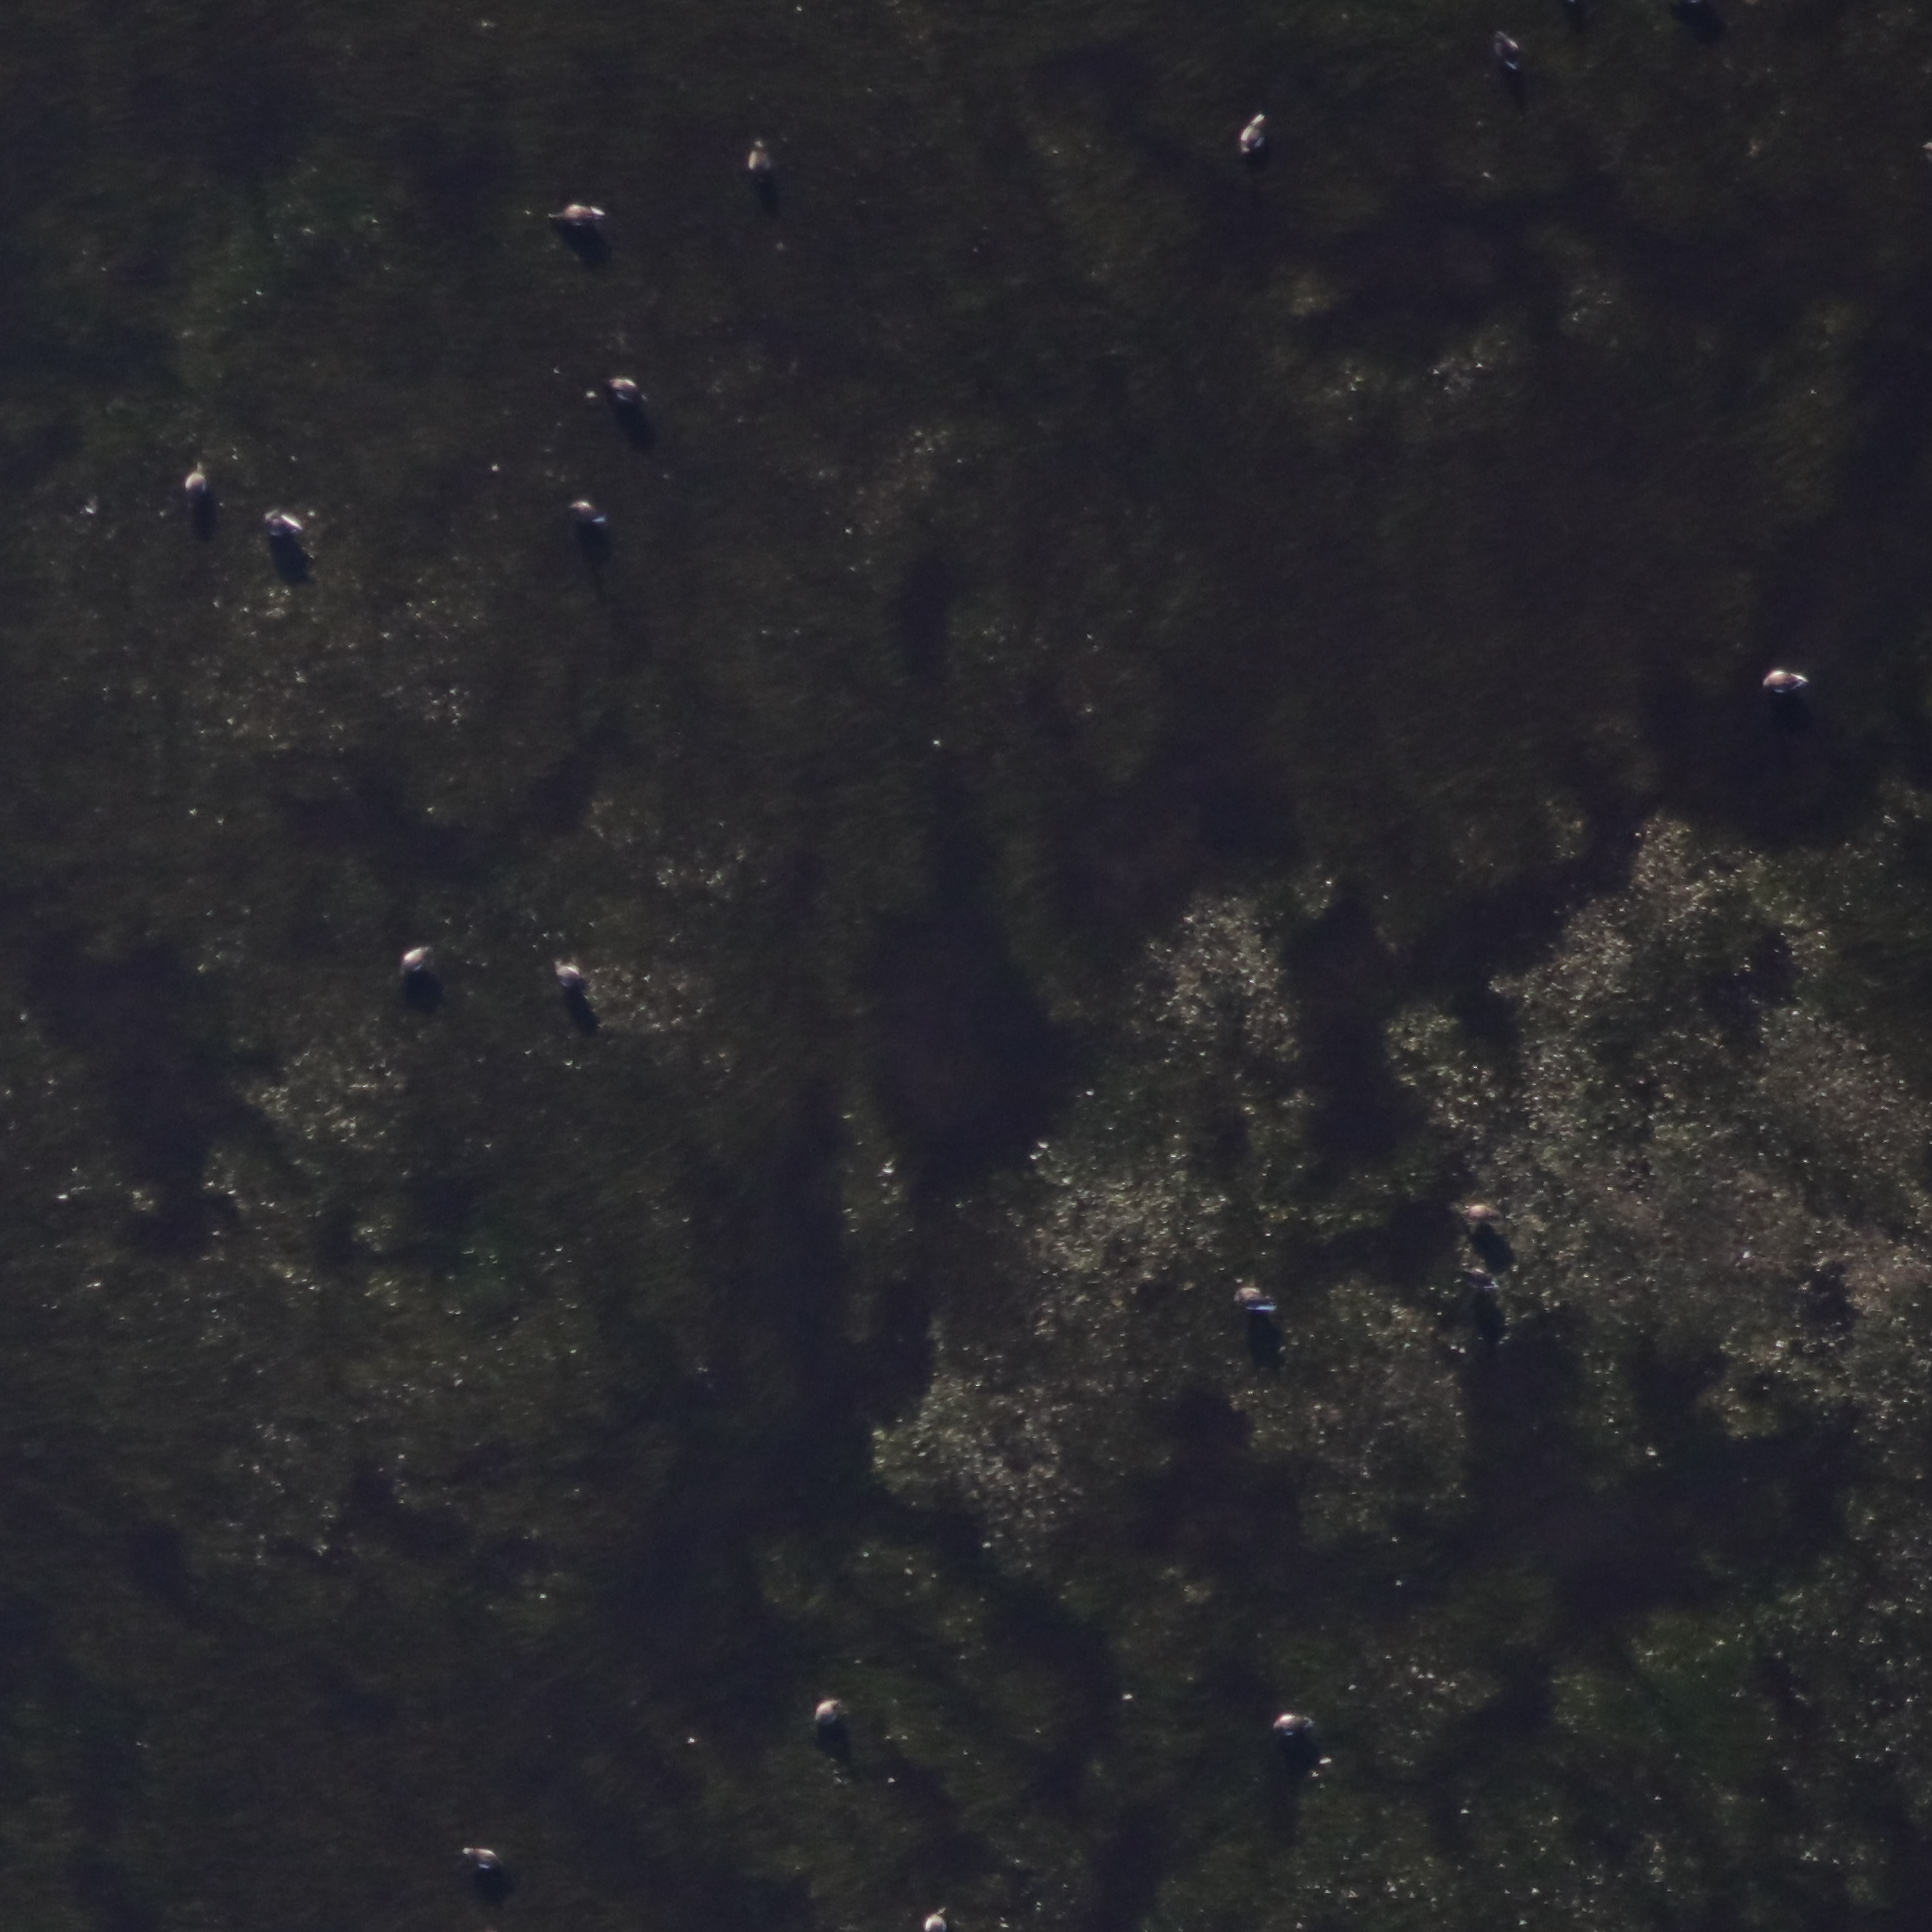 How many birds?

18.